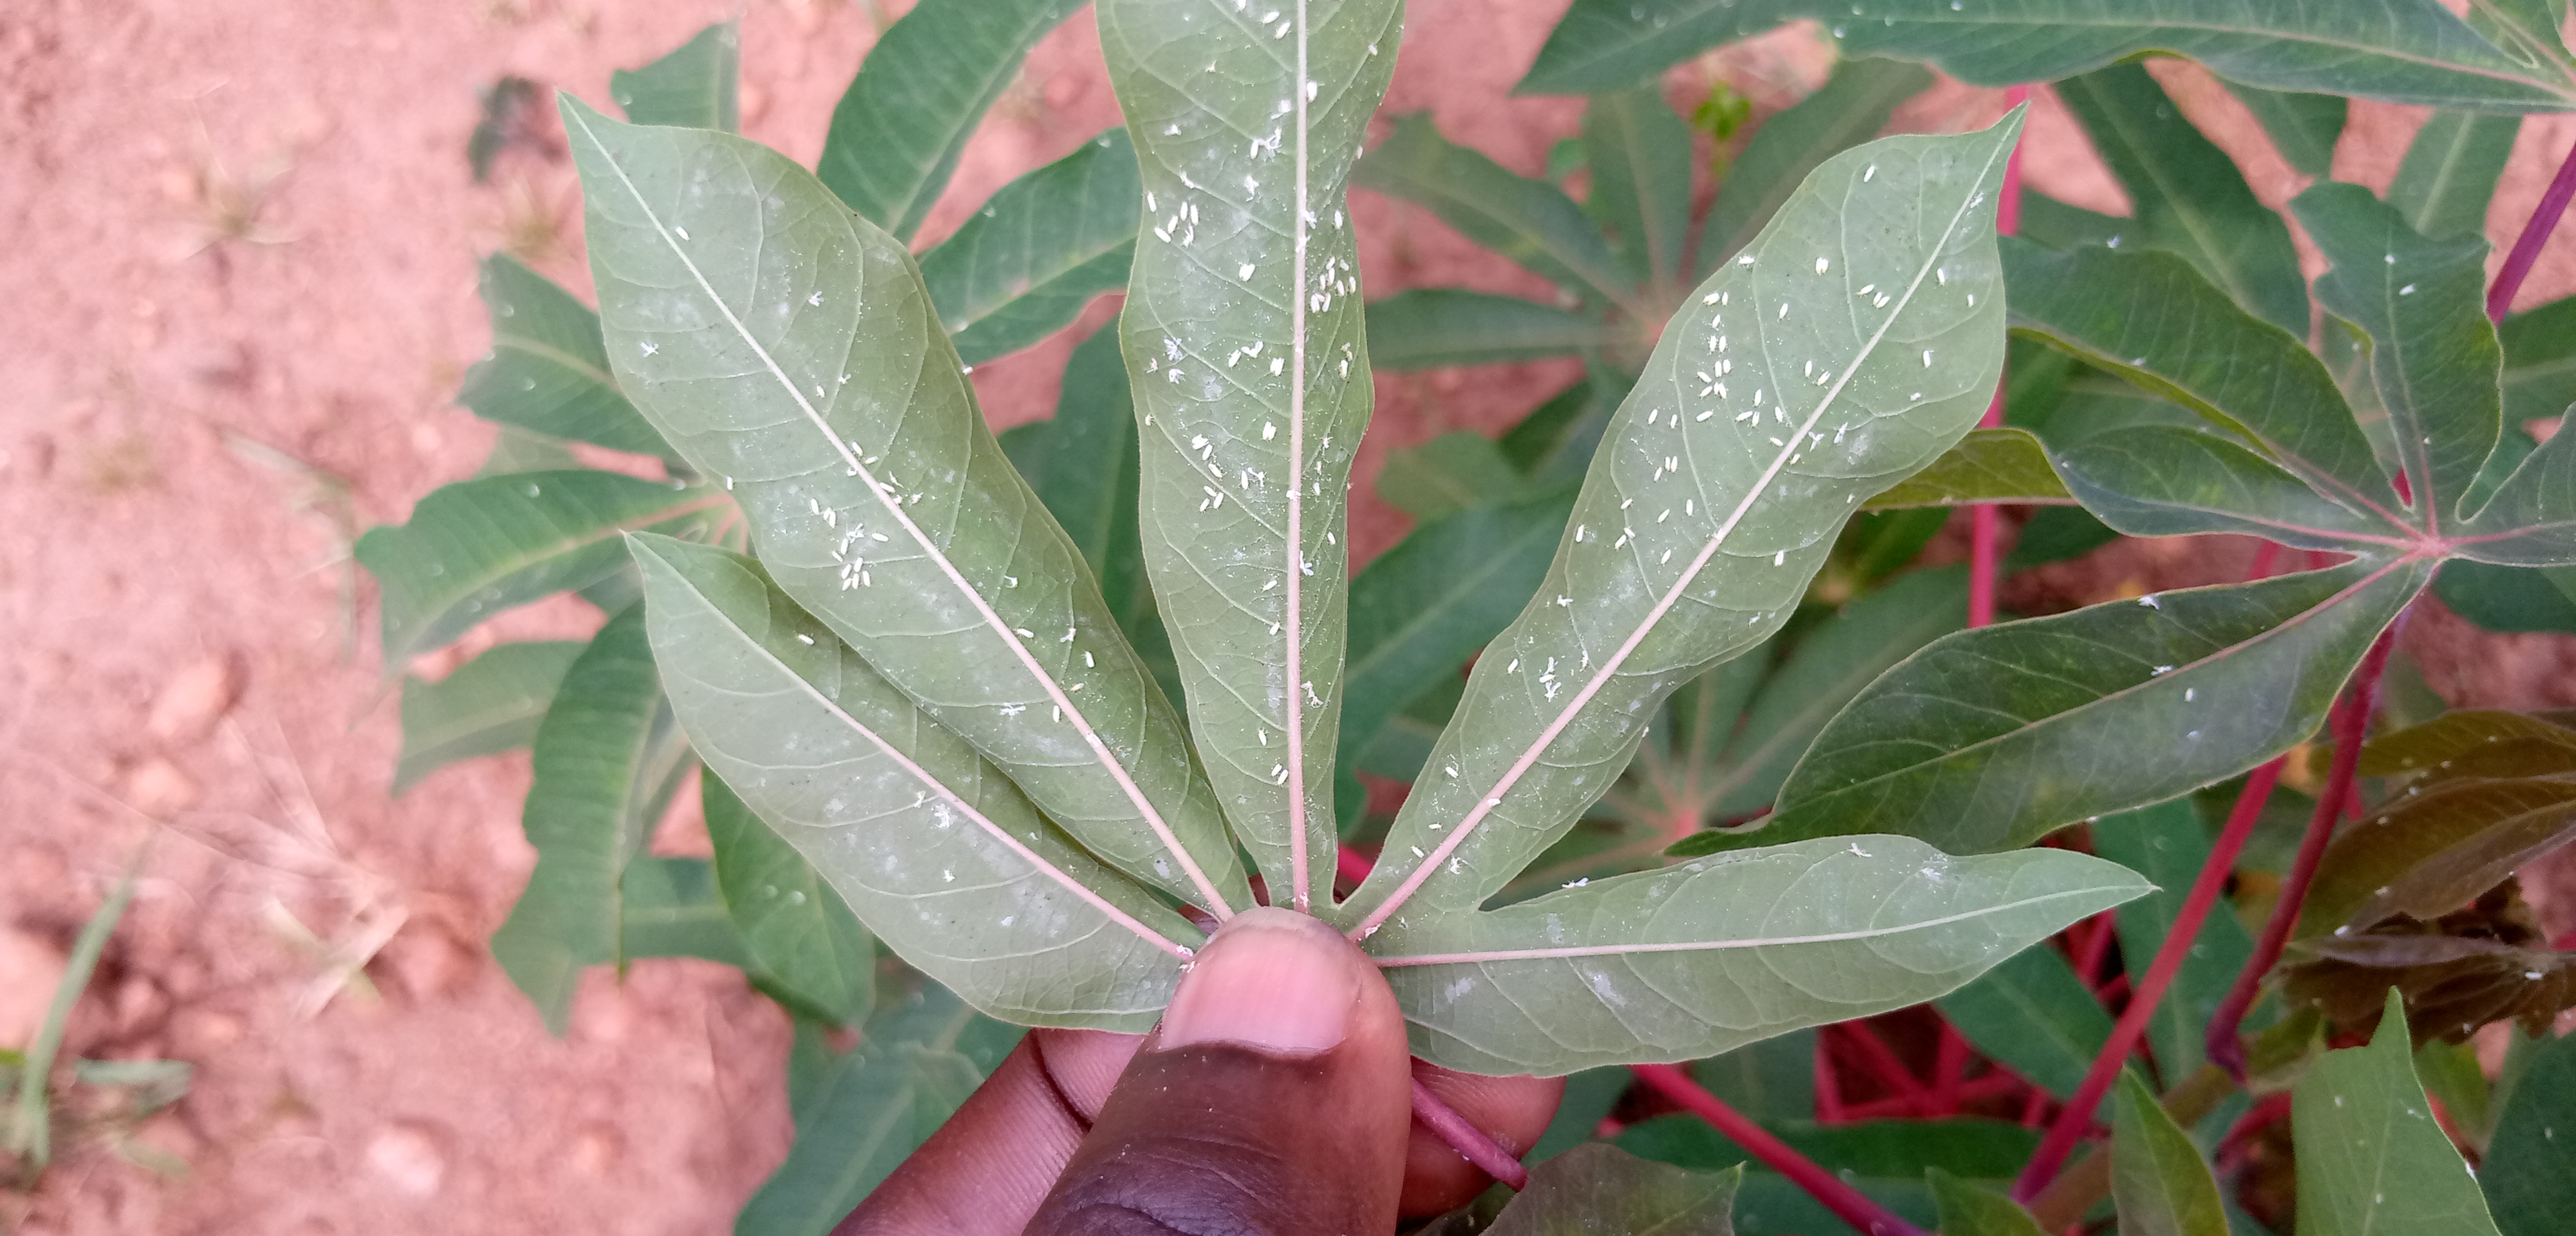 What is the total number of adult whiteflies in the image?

95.